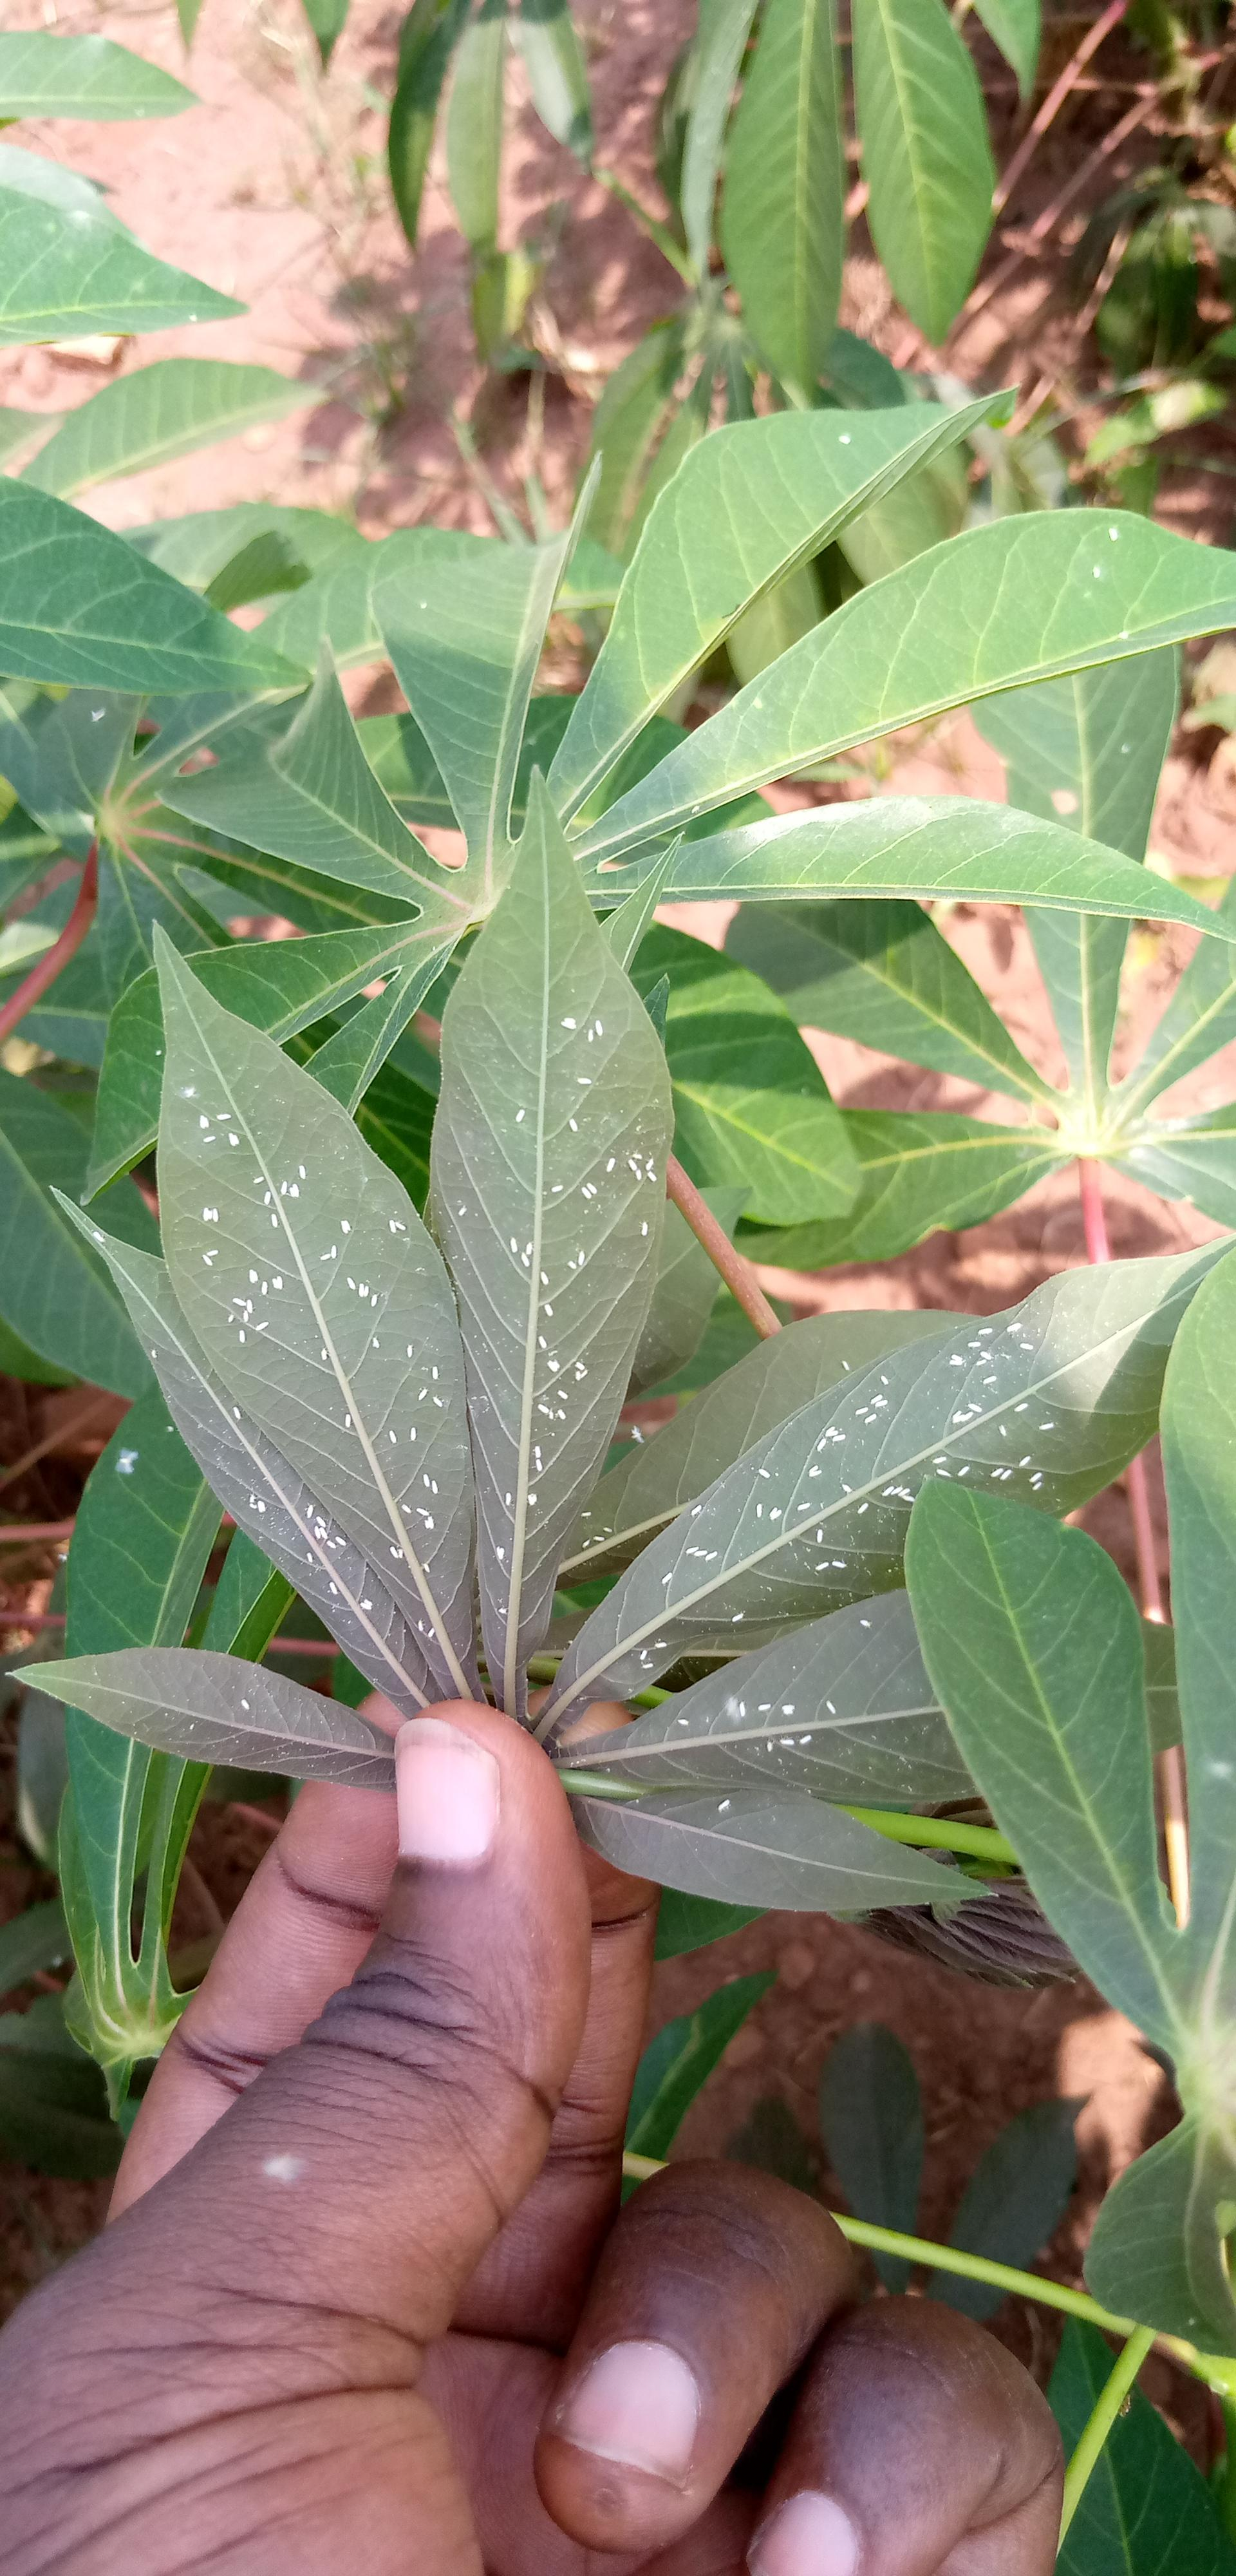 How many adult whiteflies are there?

199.